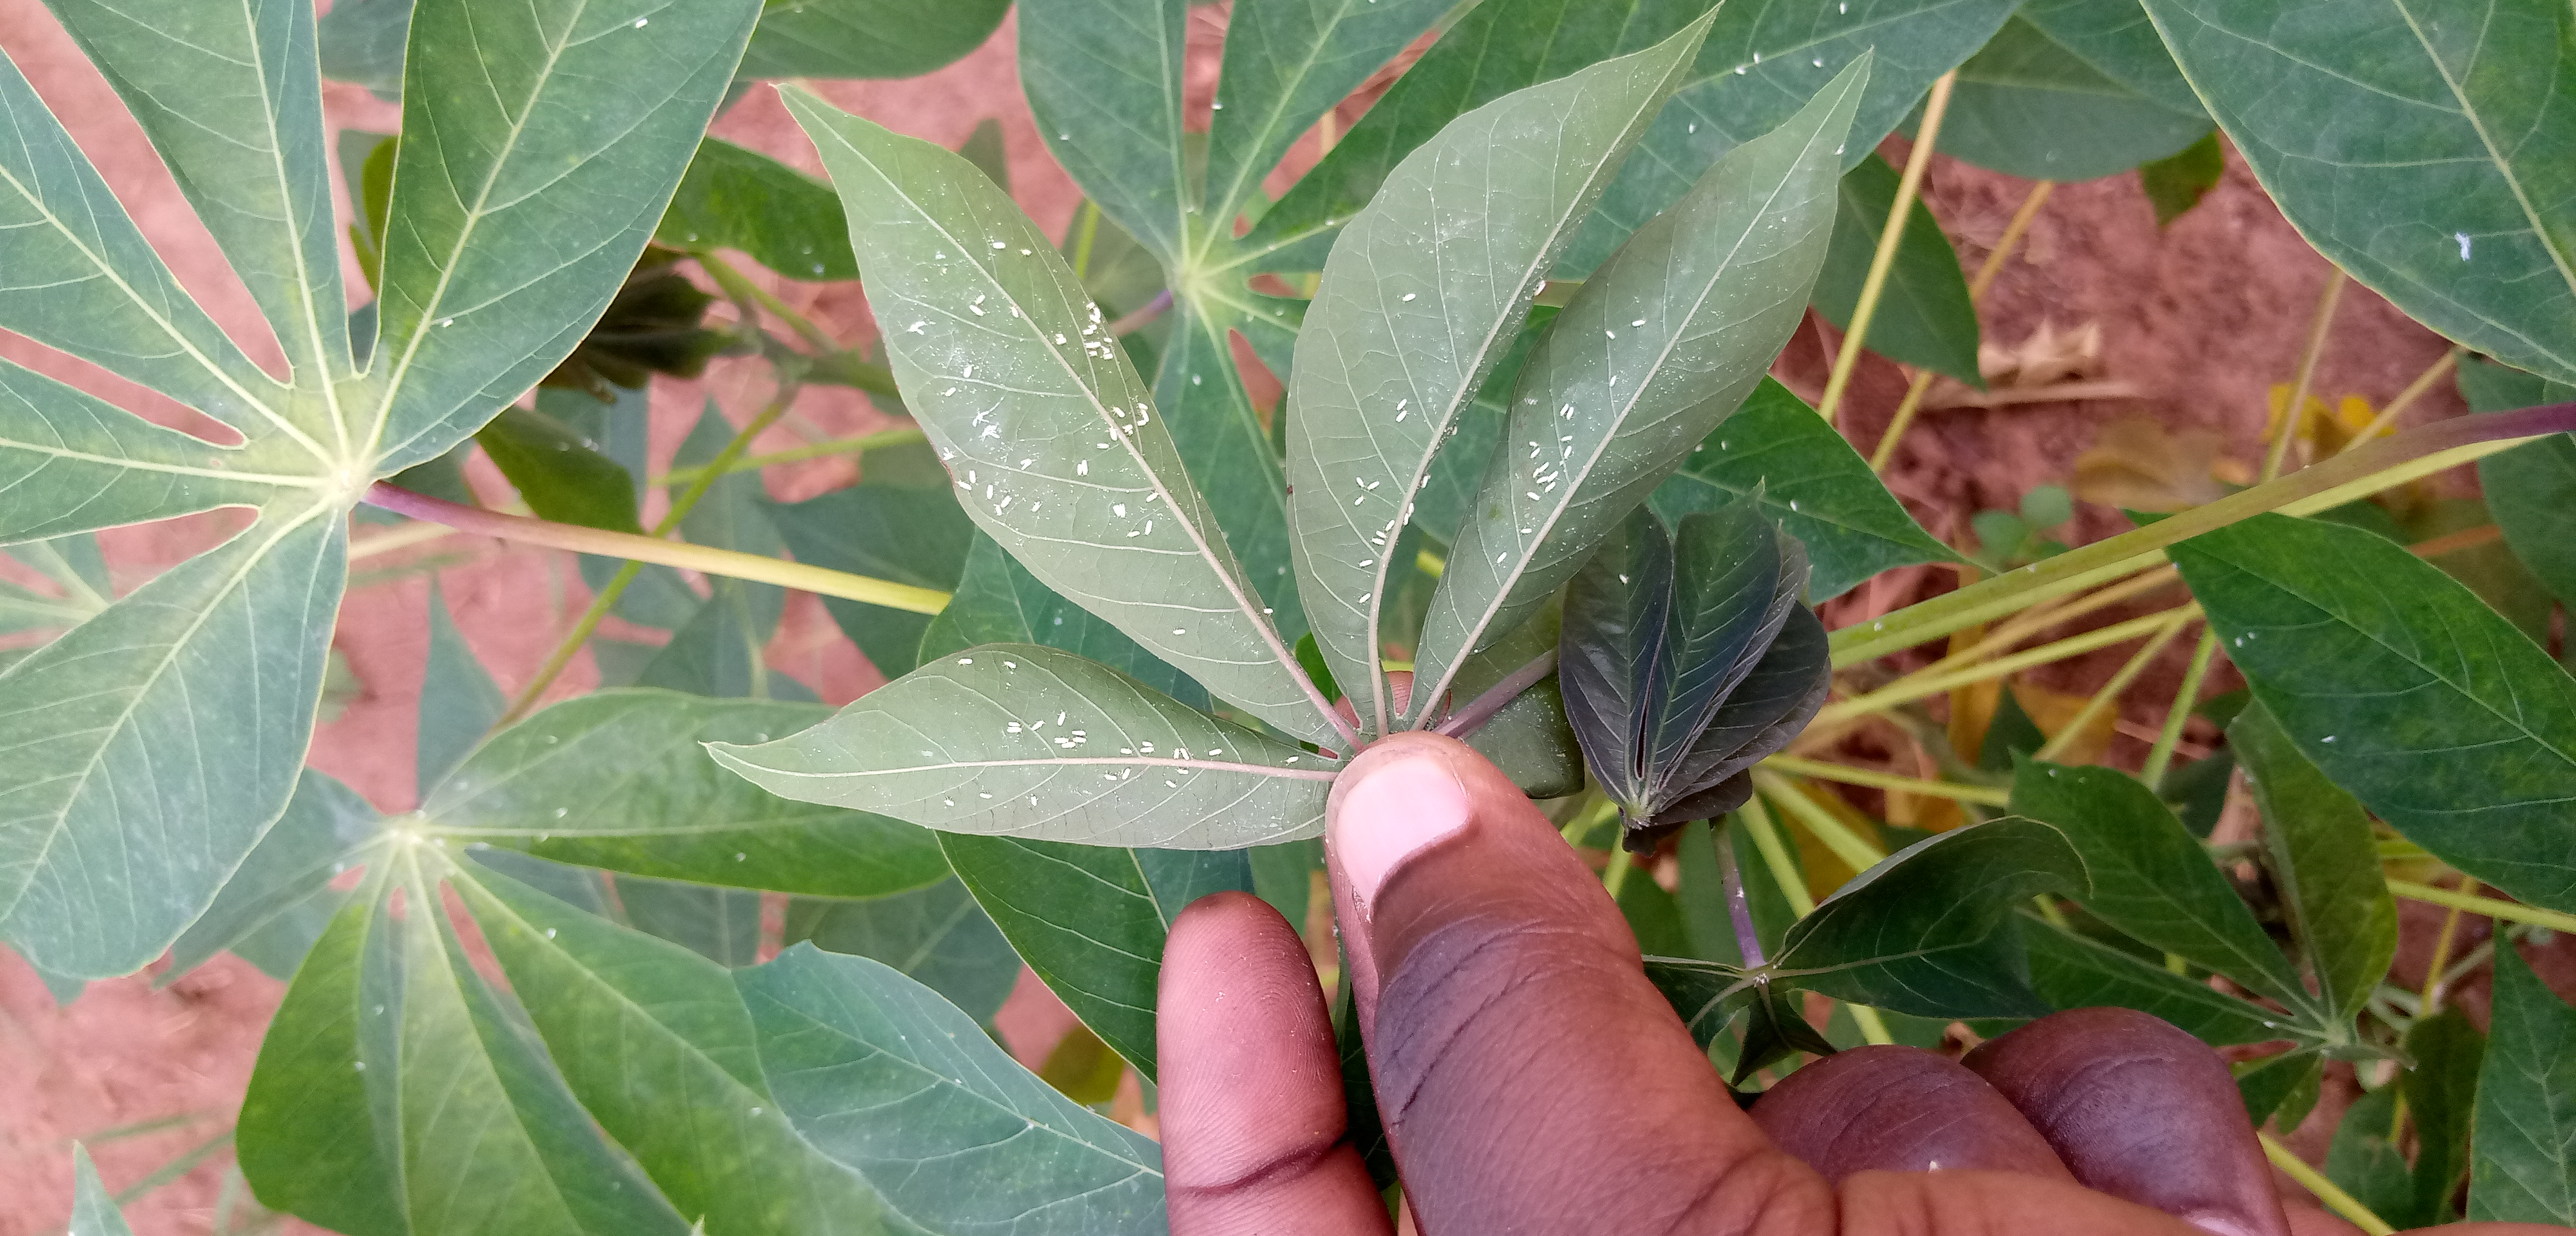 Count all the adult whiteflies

126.